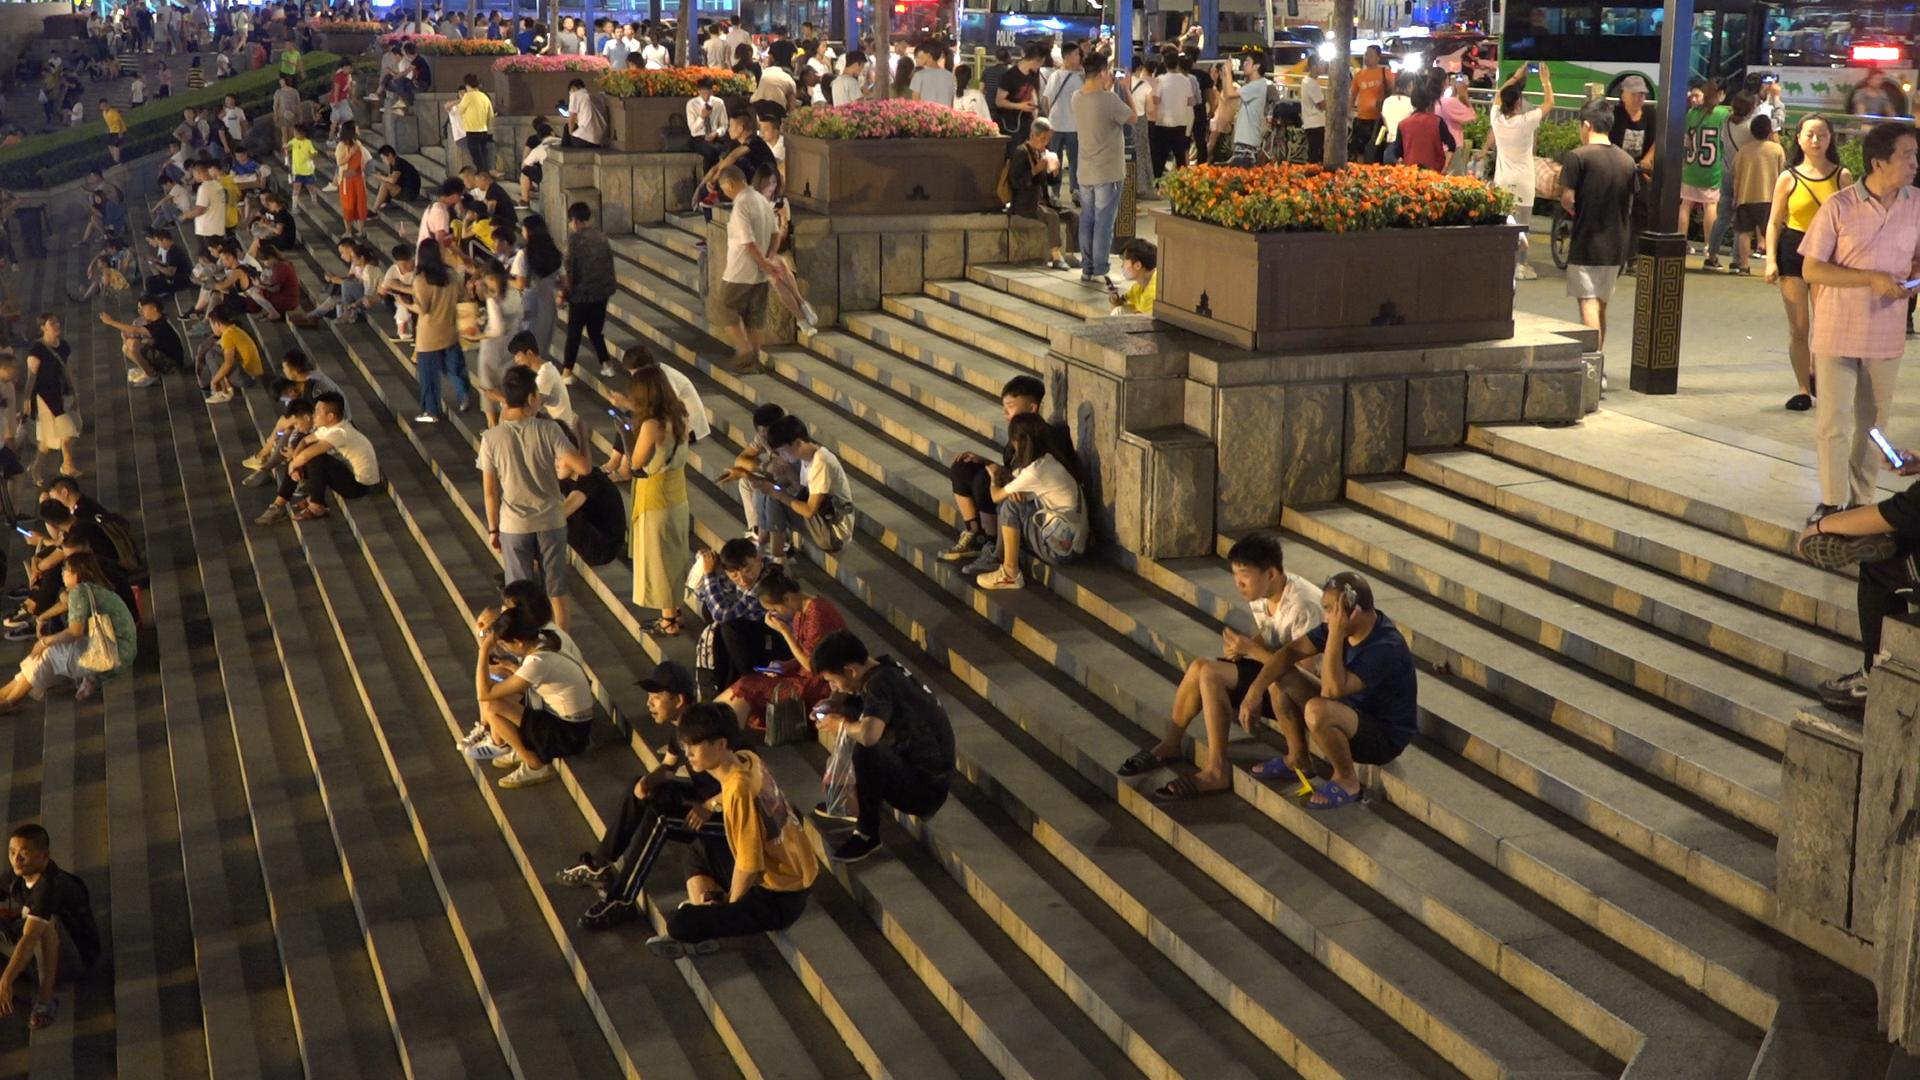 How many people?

231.